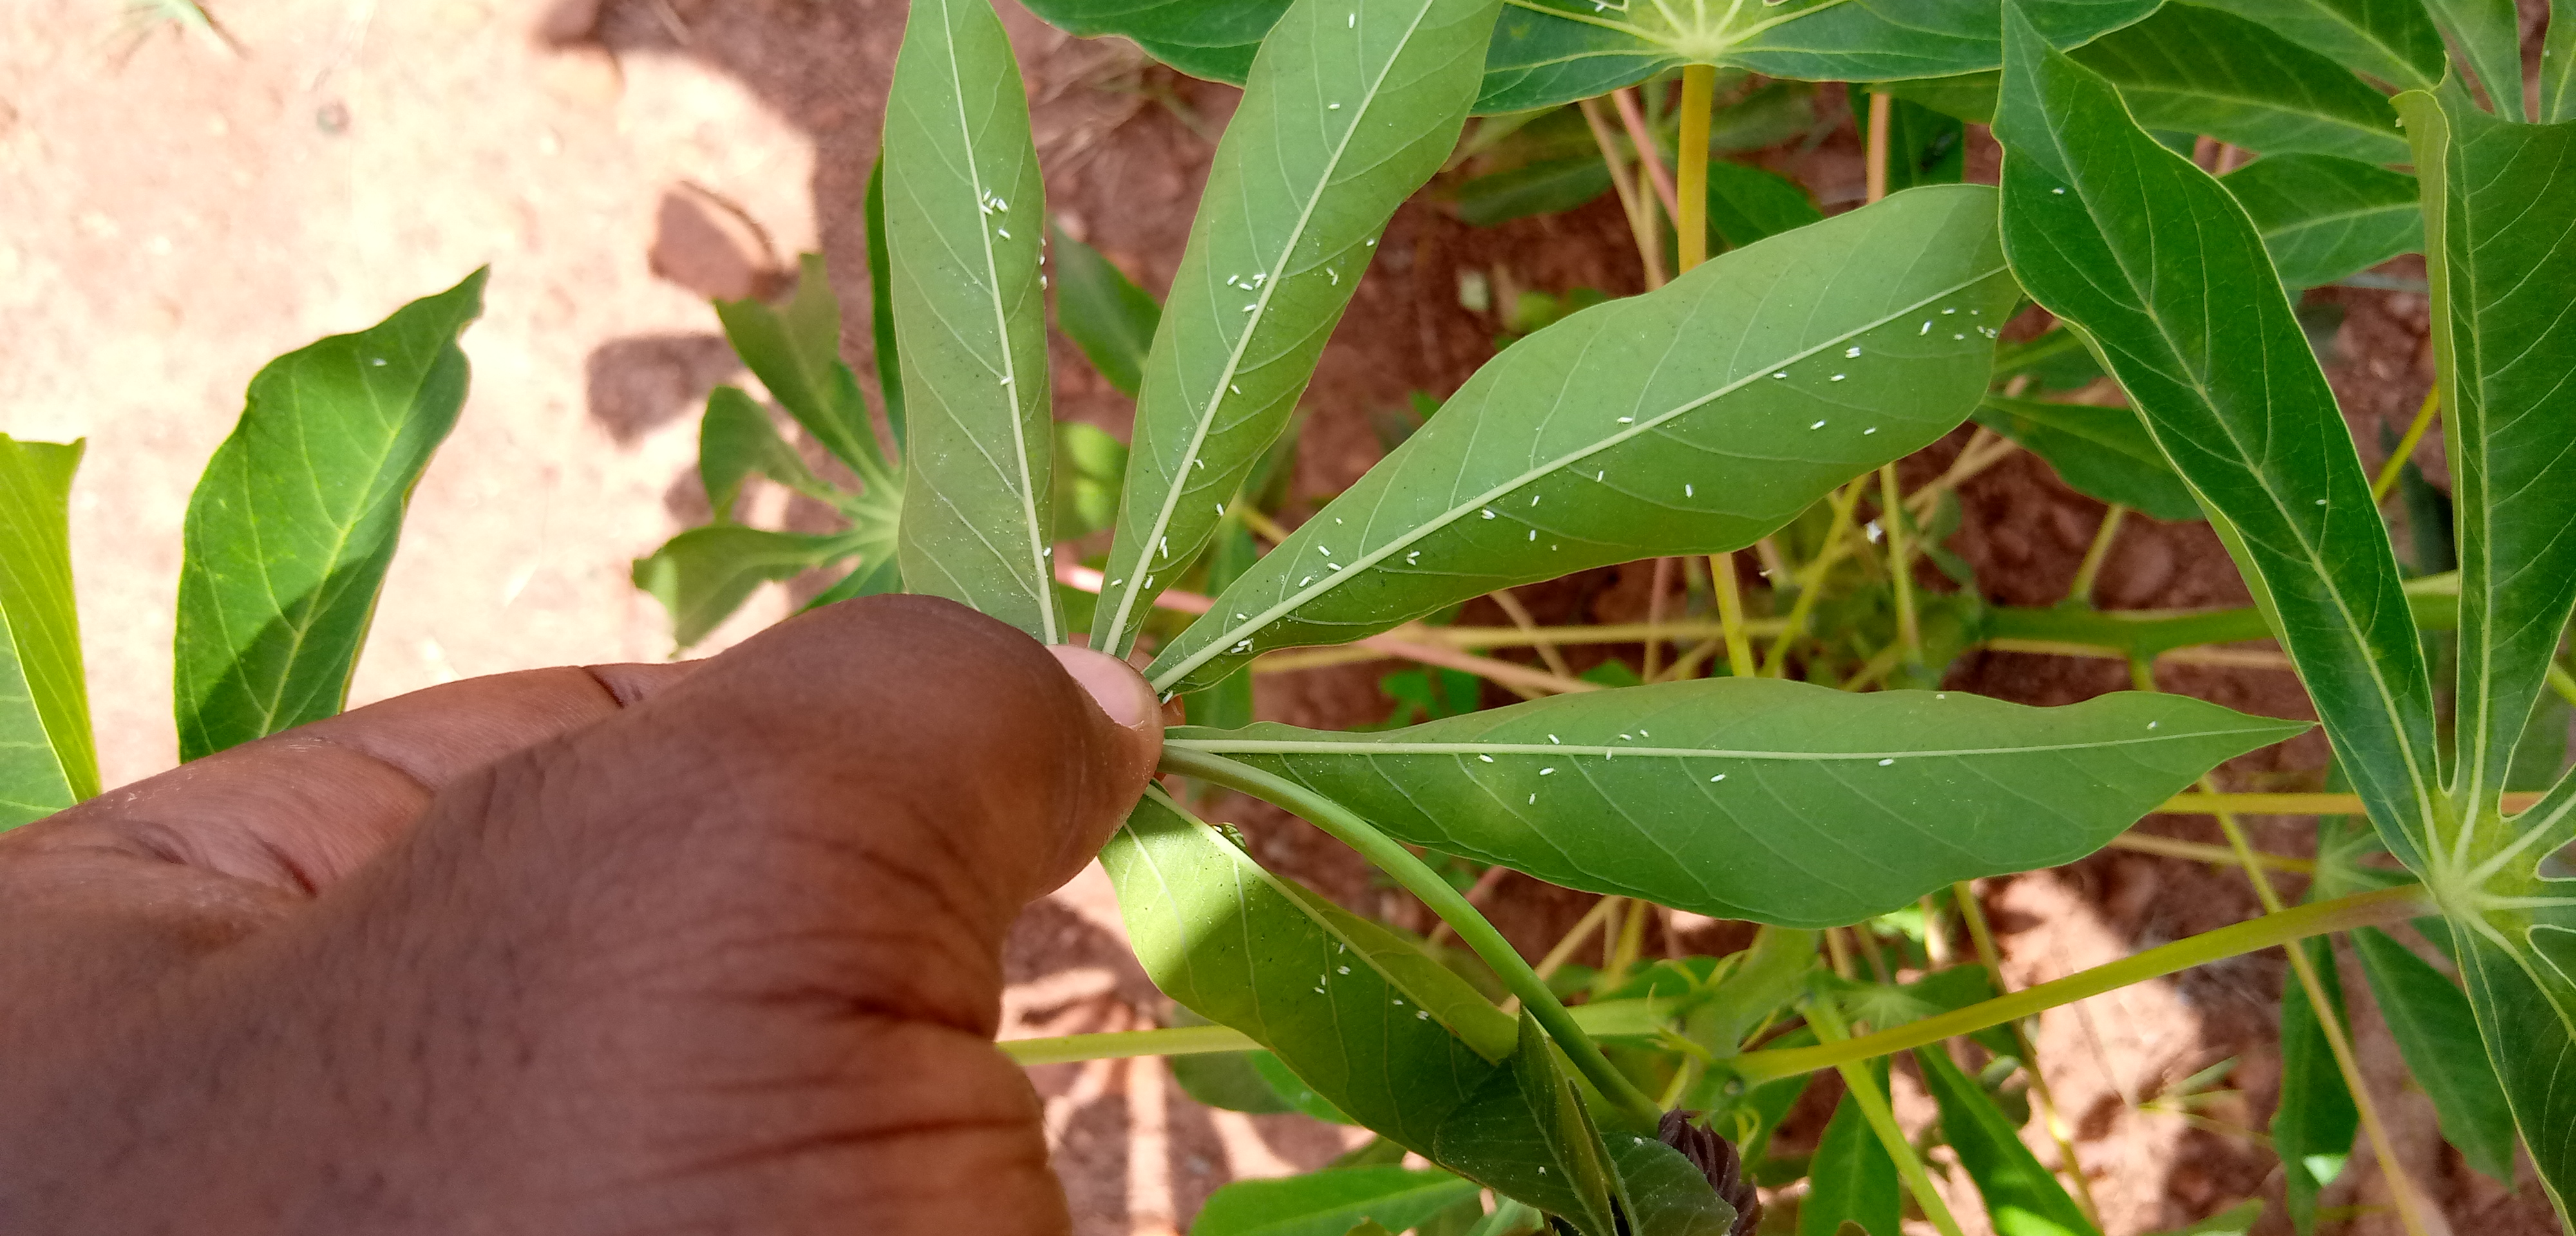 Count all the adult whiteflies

82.